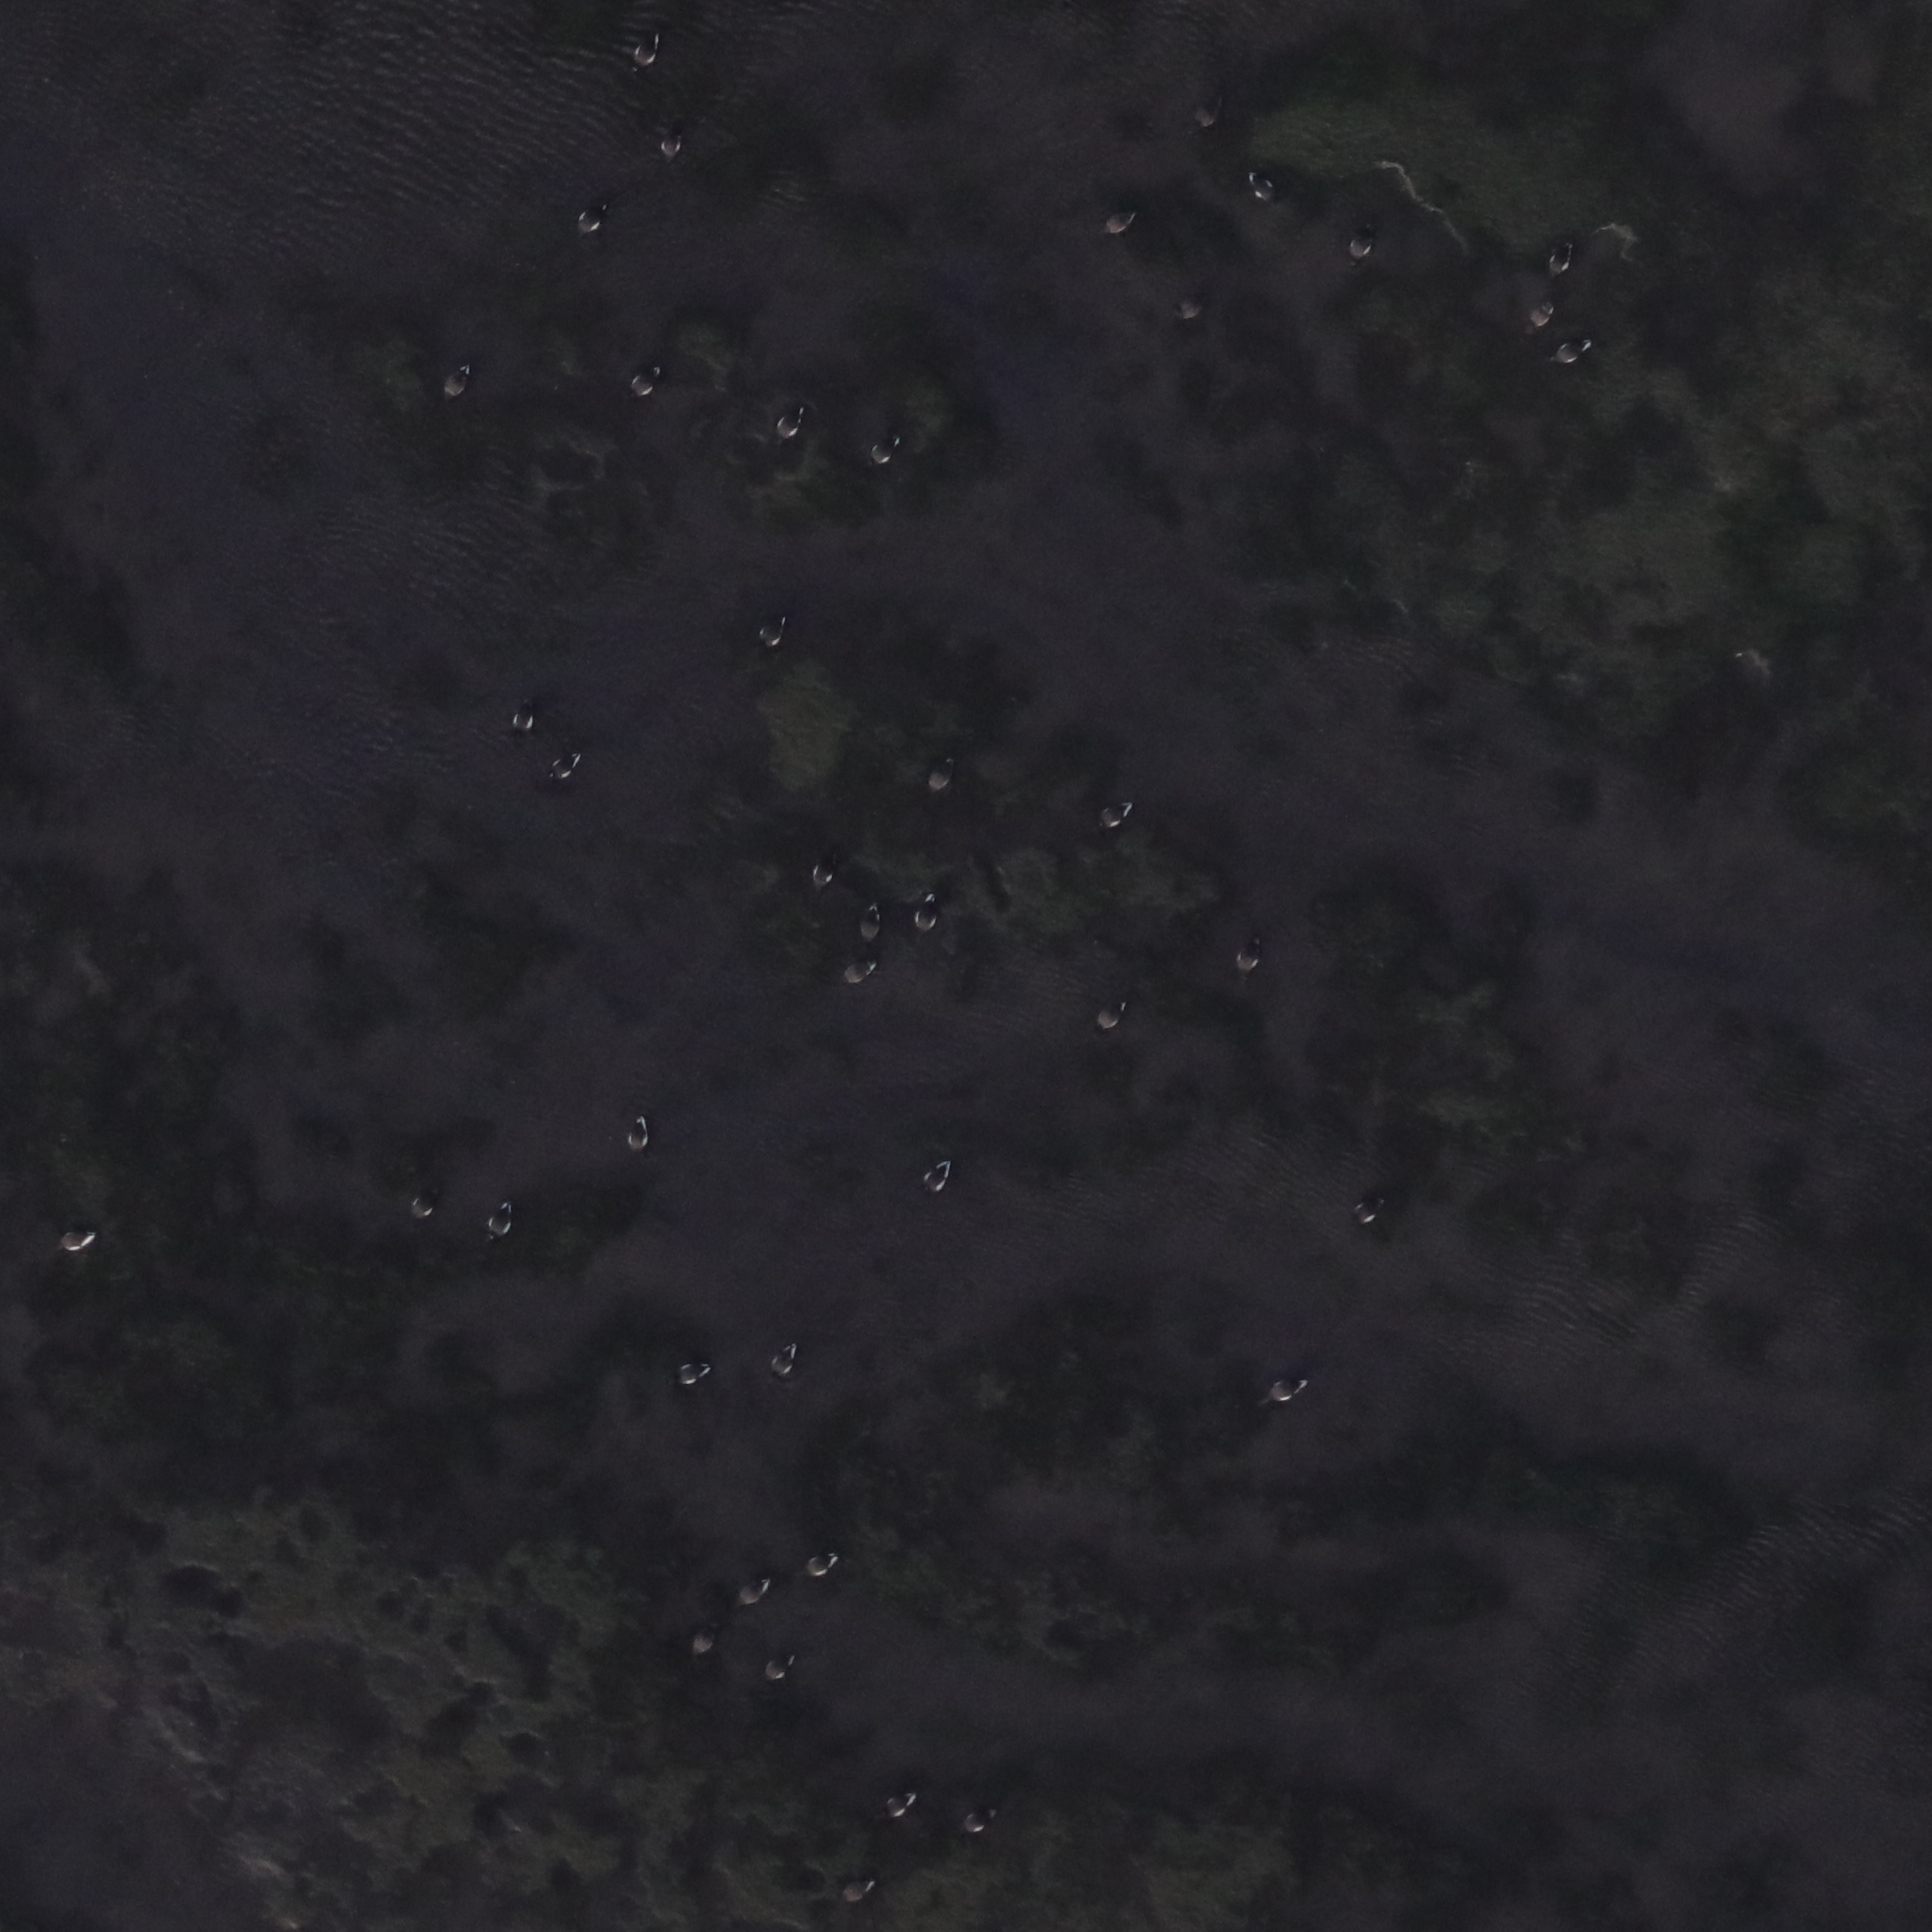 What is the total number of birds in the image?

42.